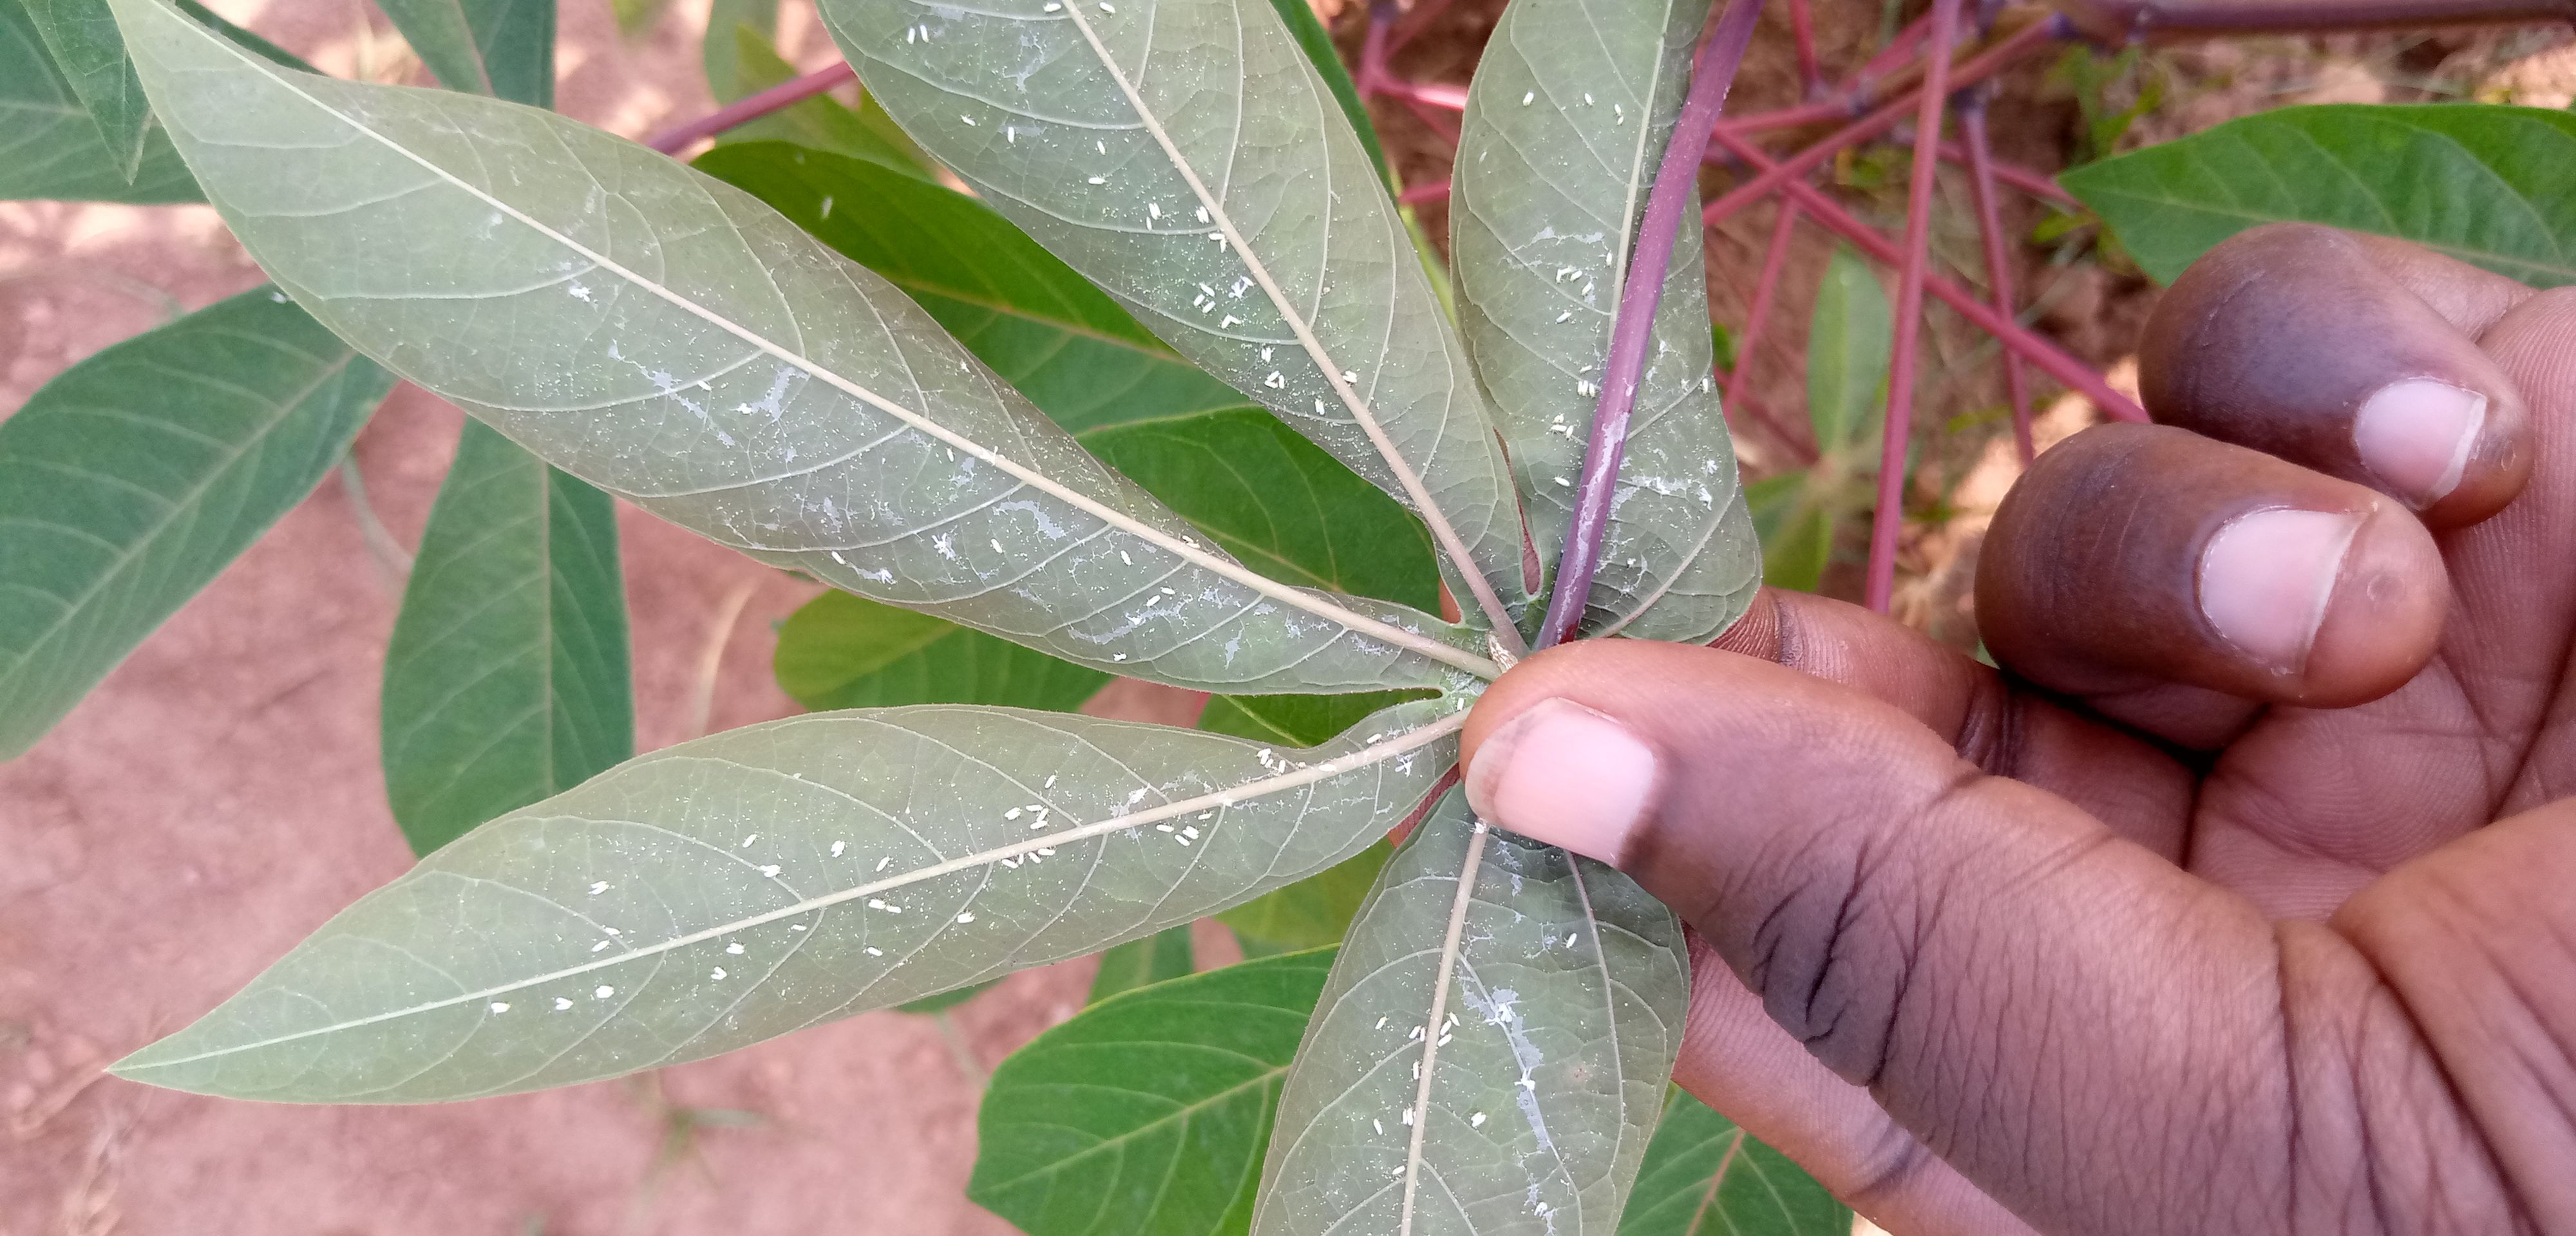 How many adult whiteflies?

130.